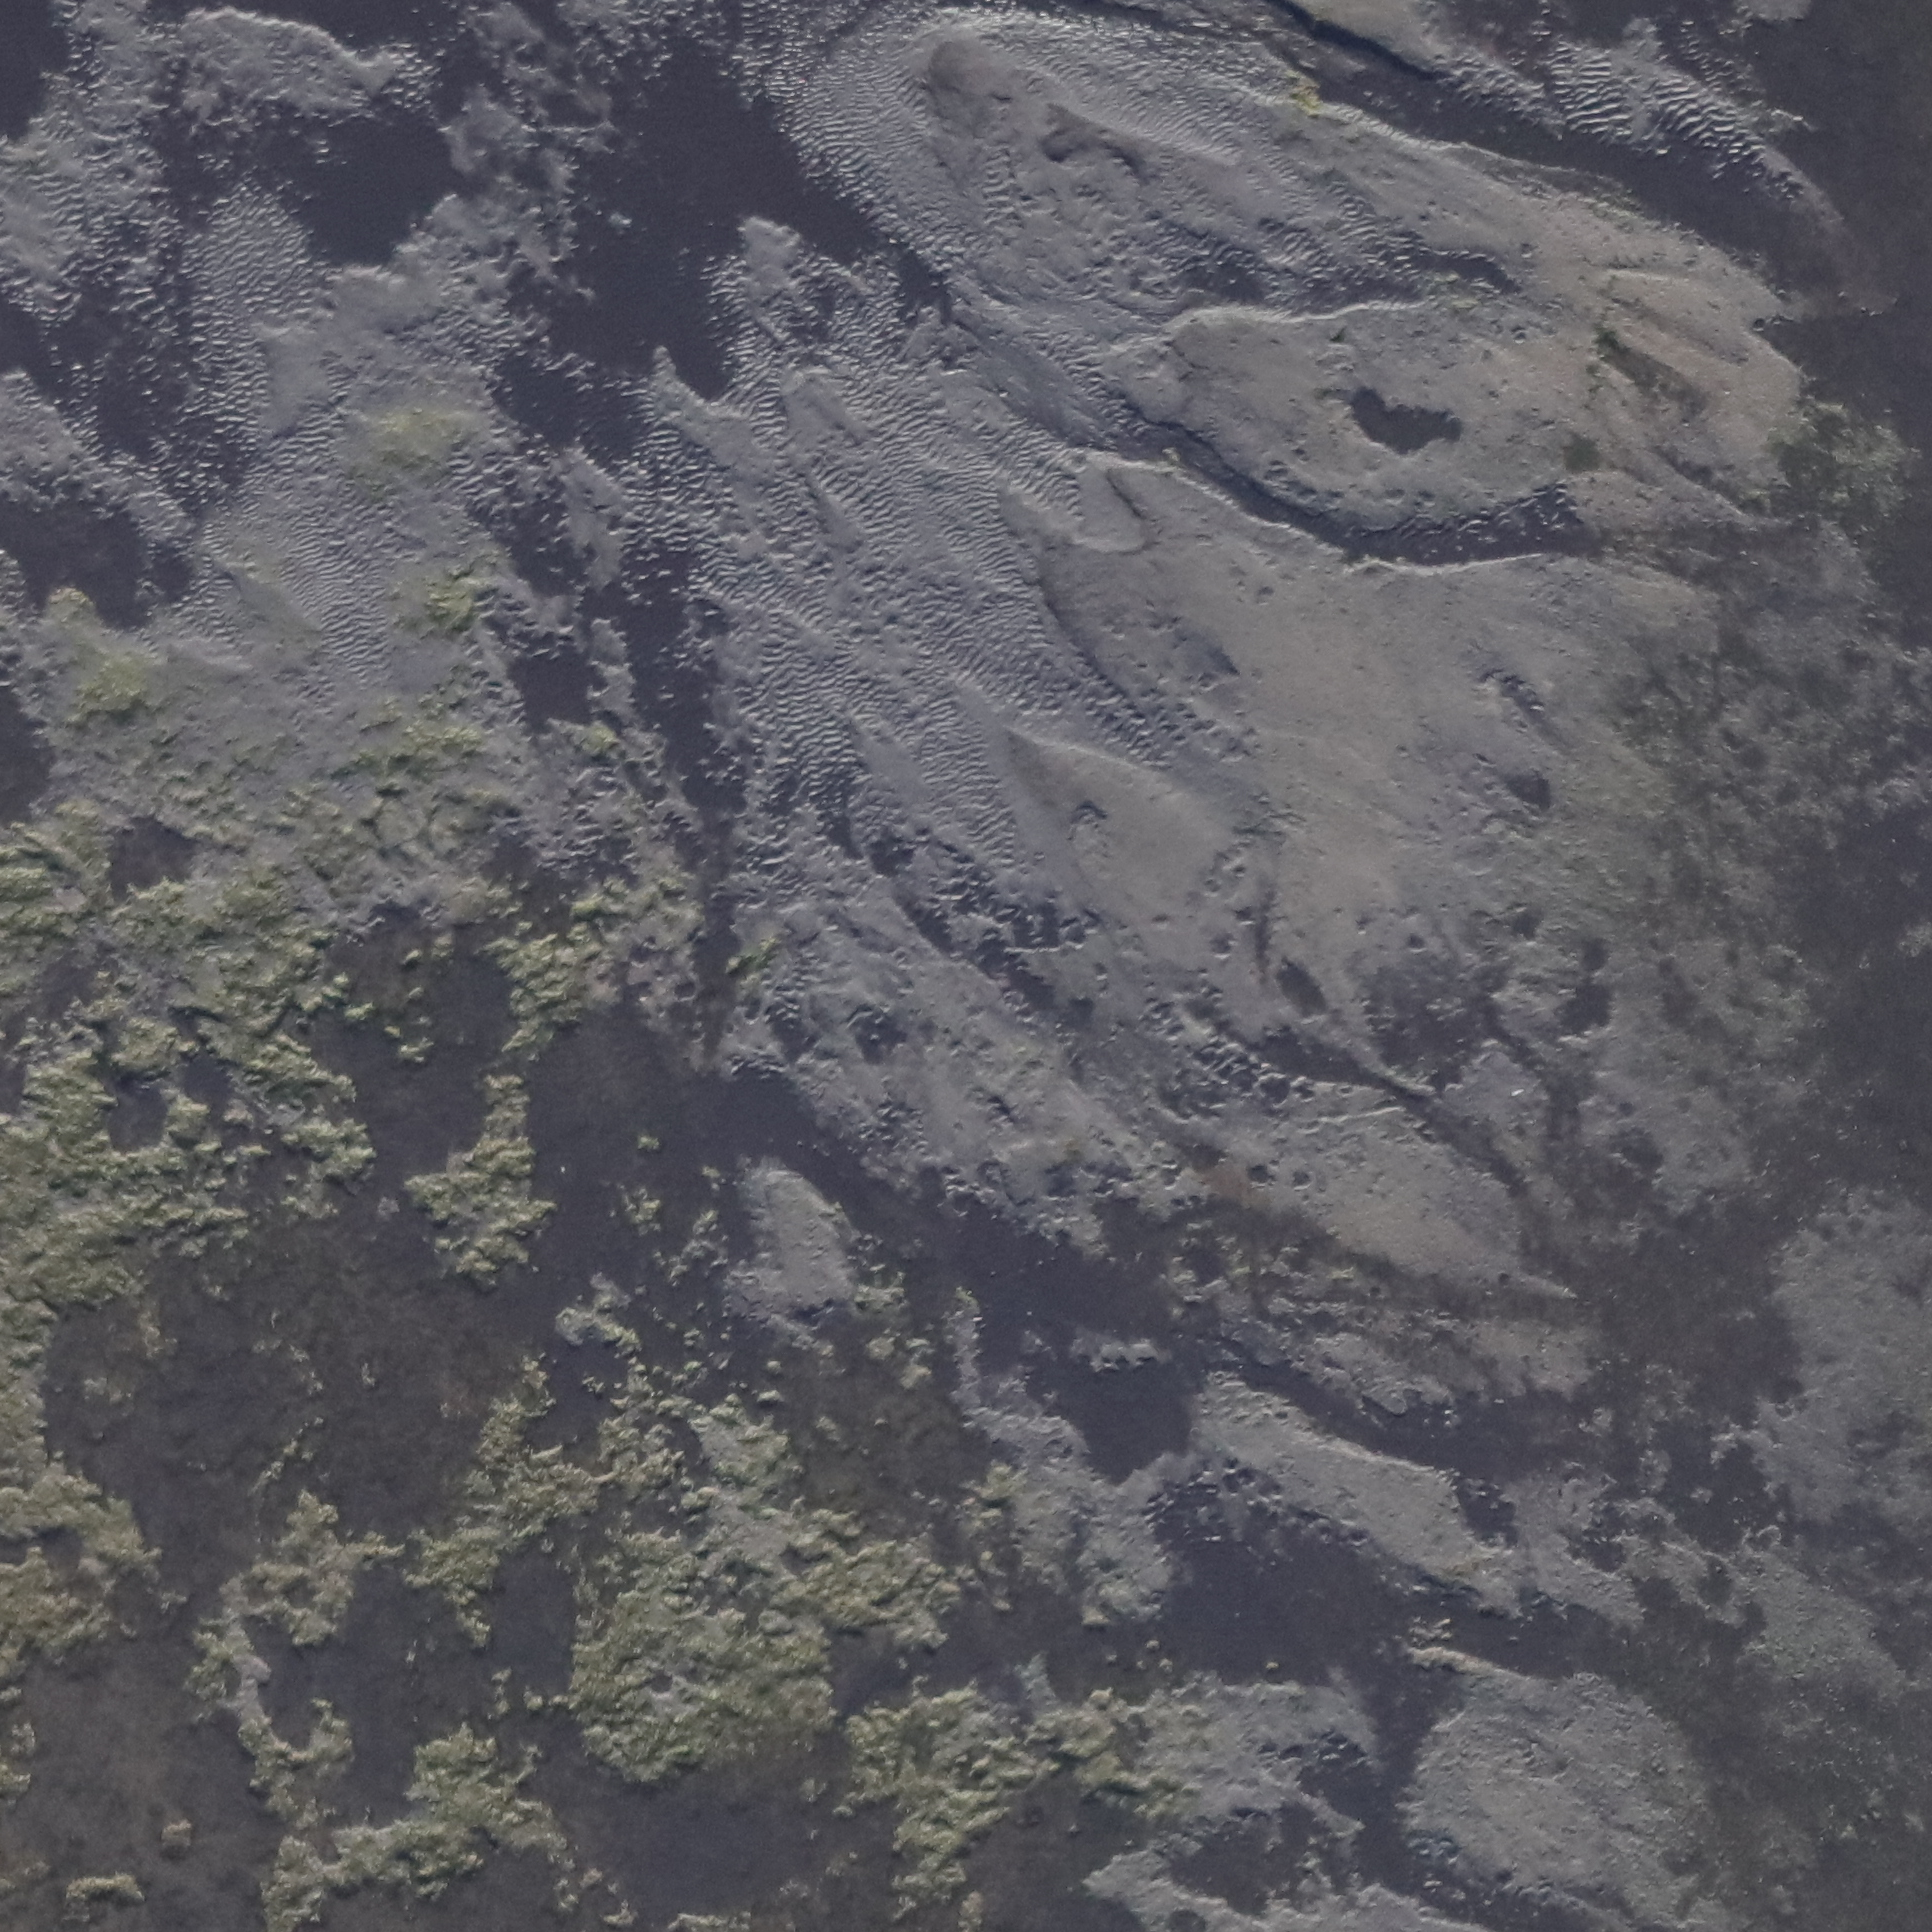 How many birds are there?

0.